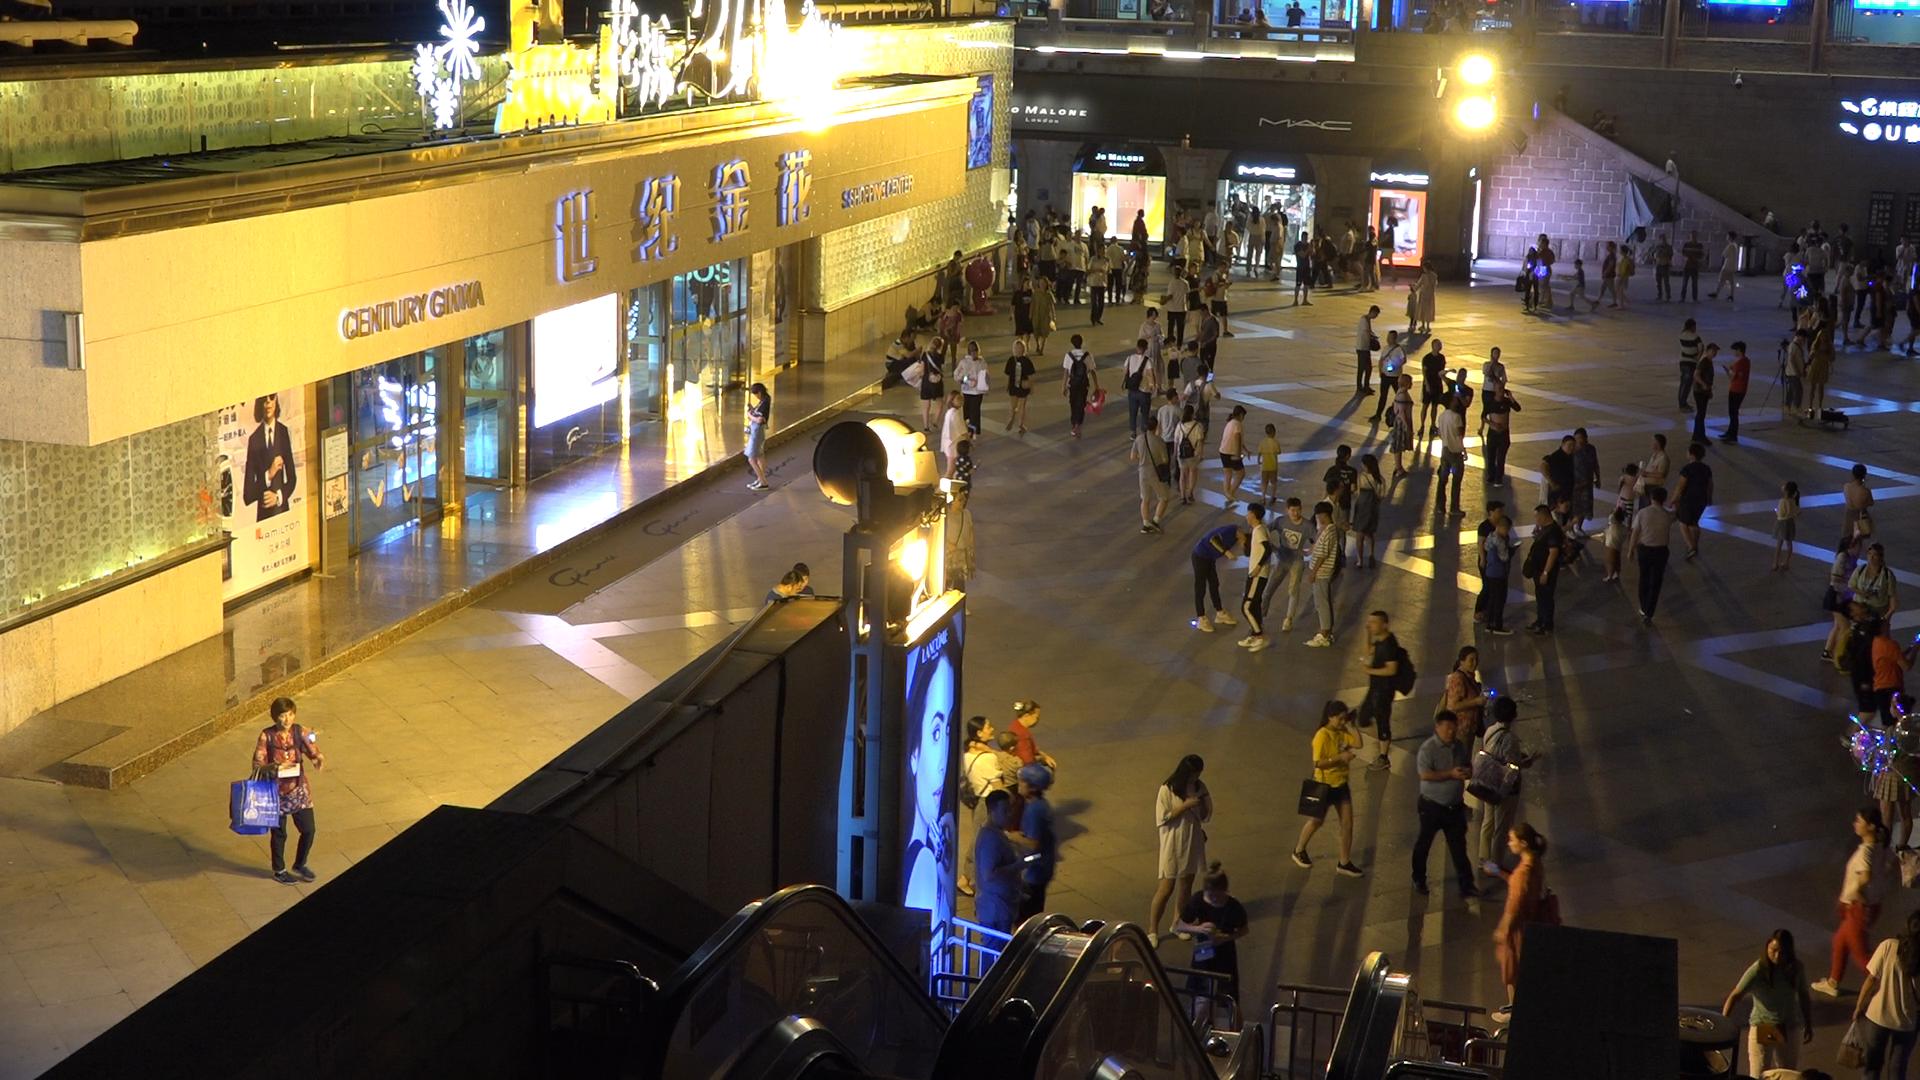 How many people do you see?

157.